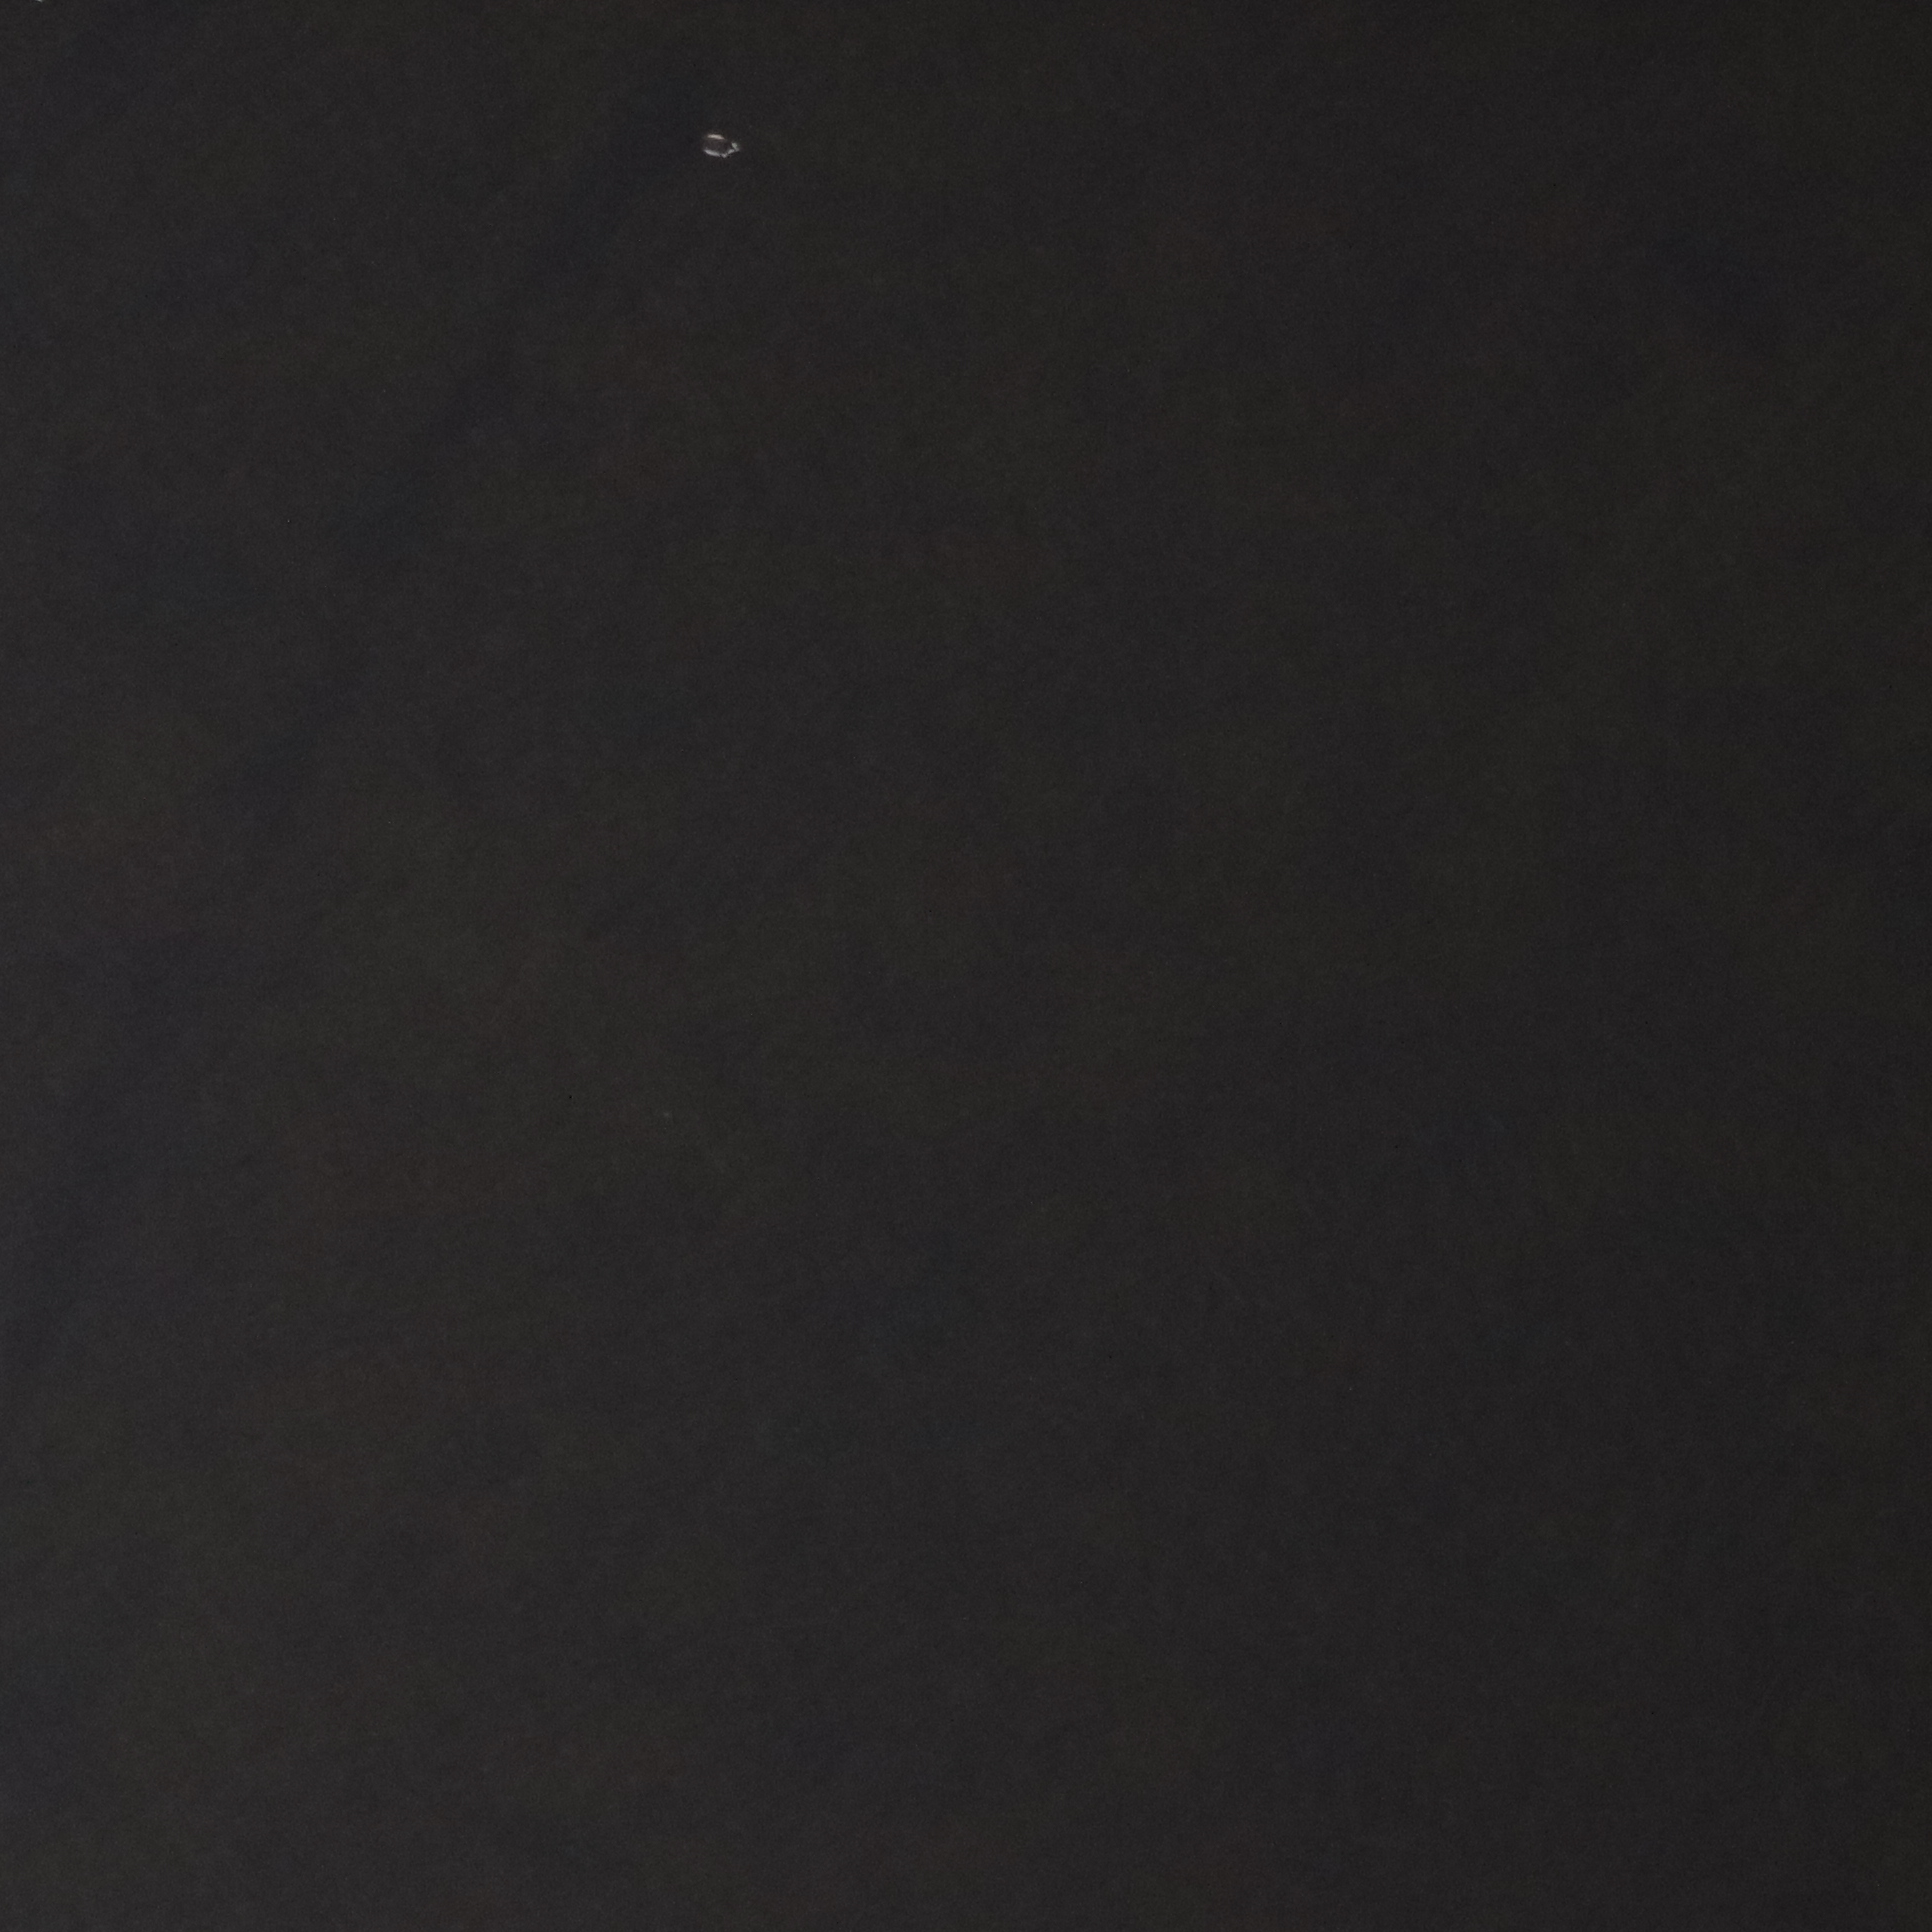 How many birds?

1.